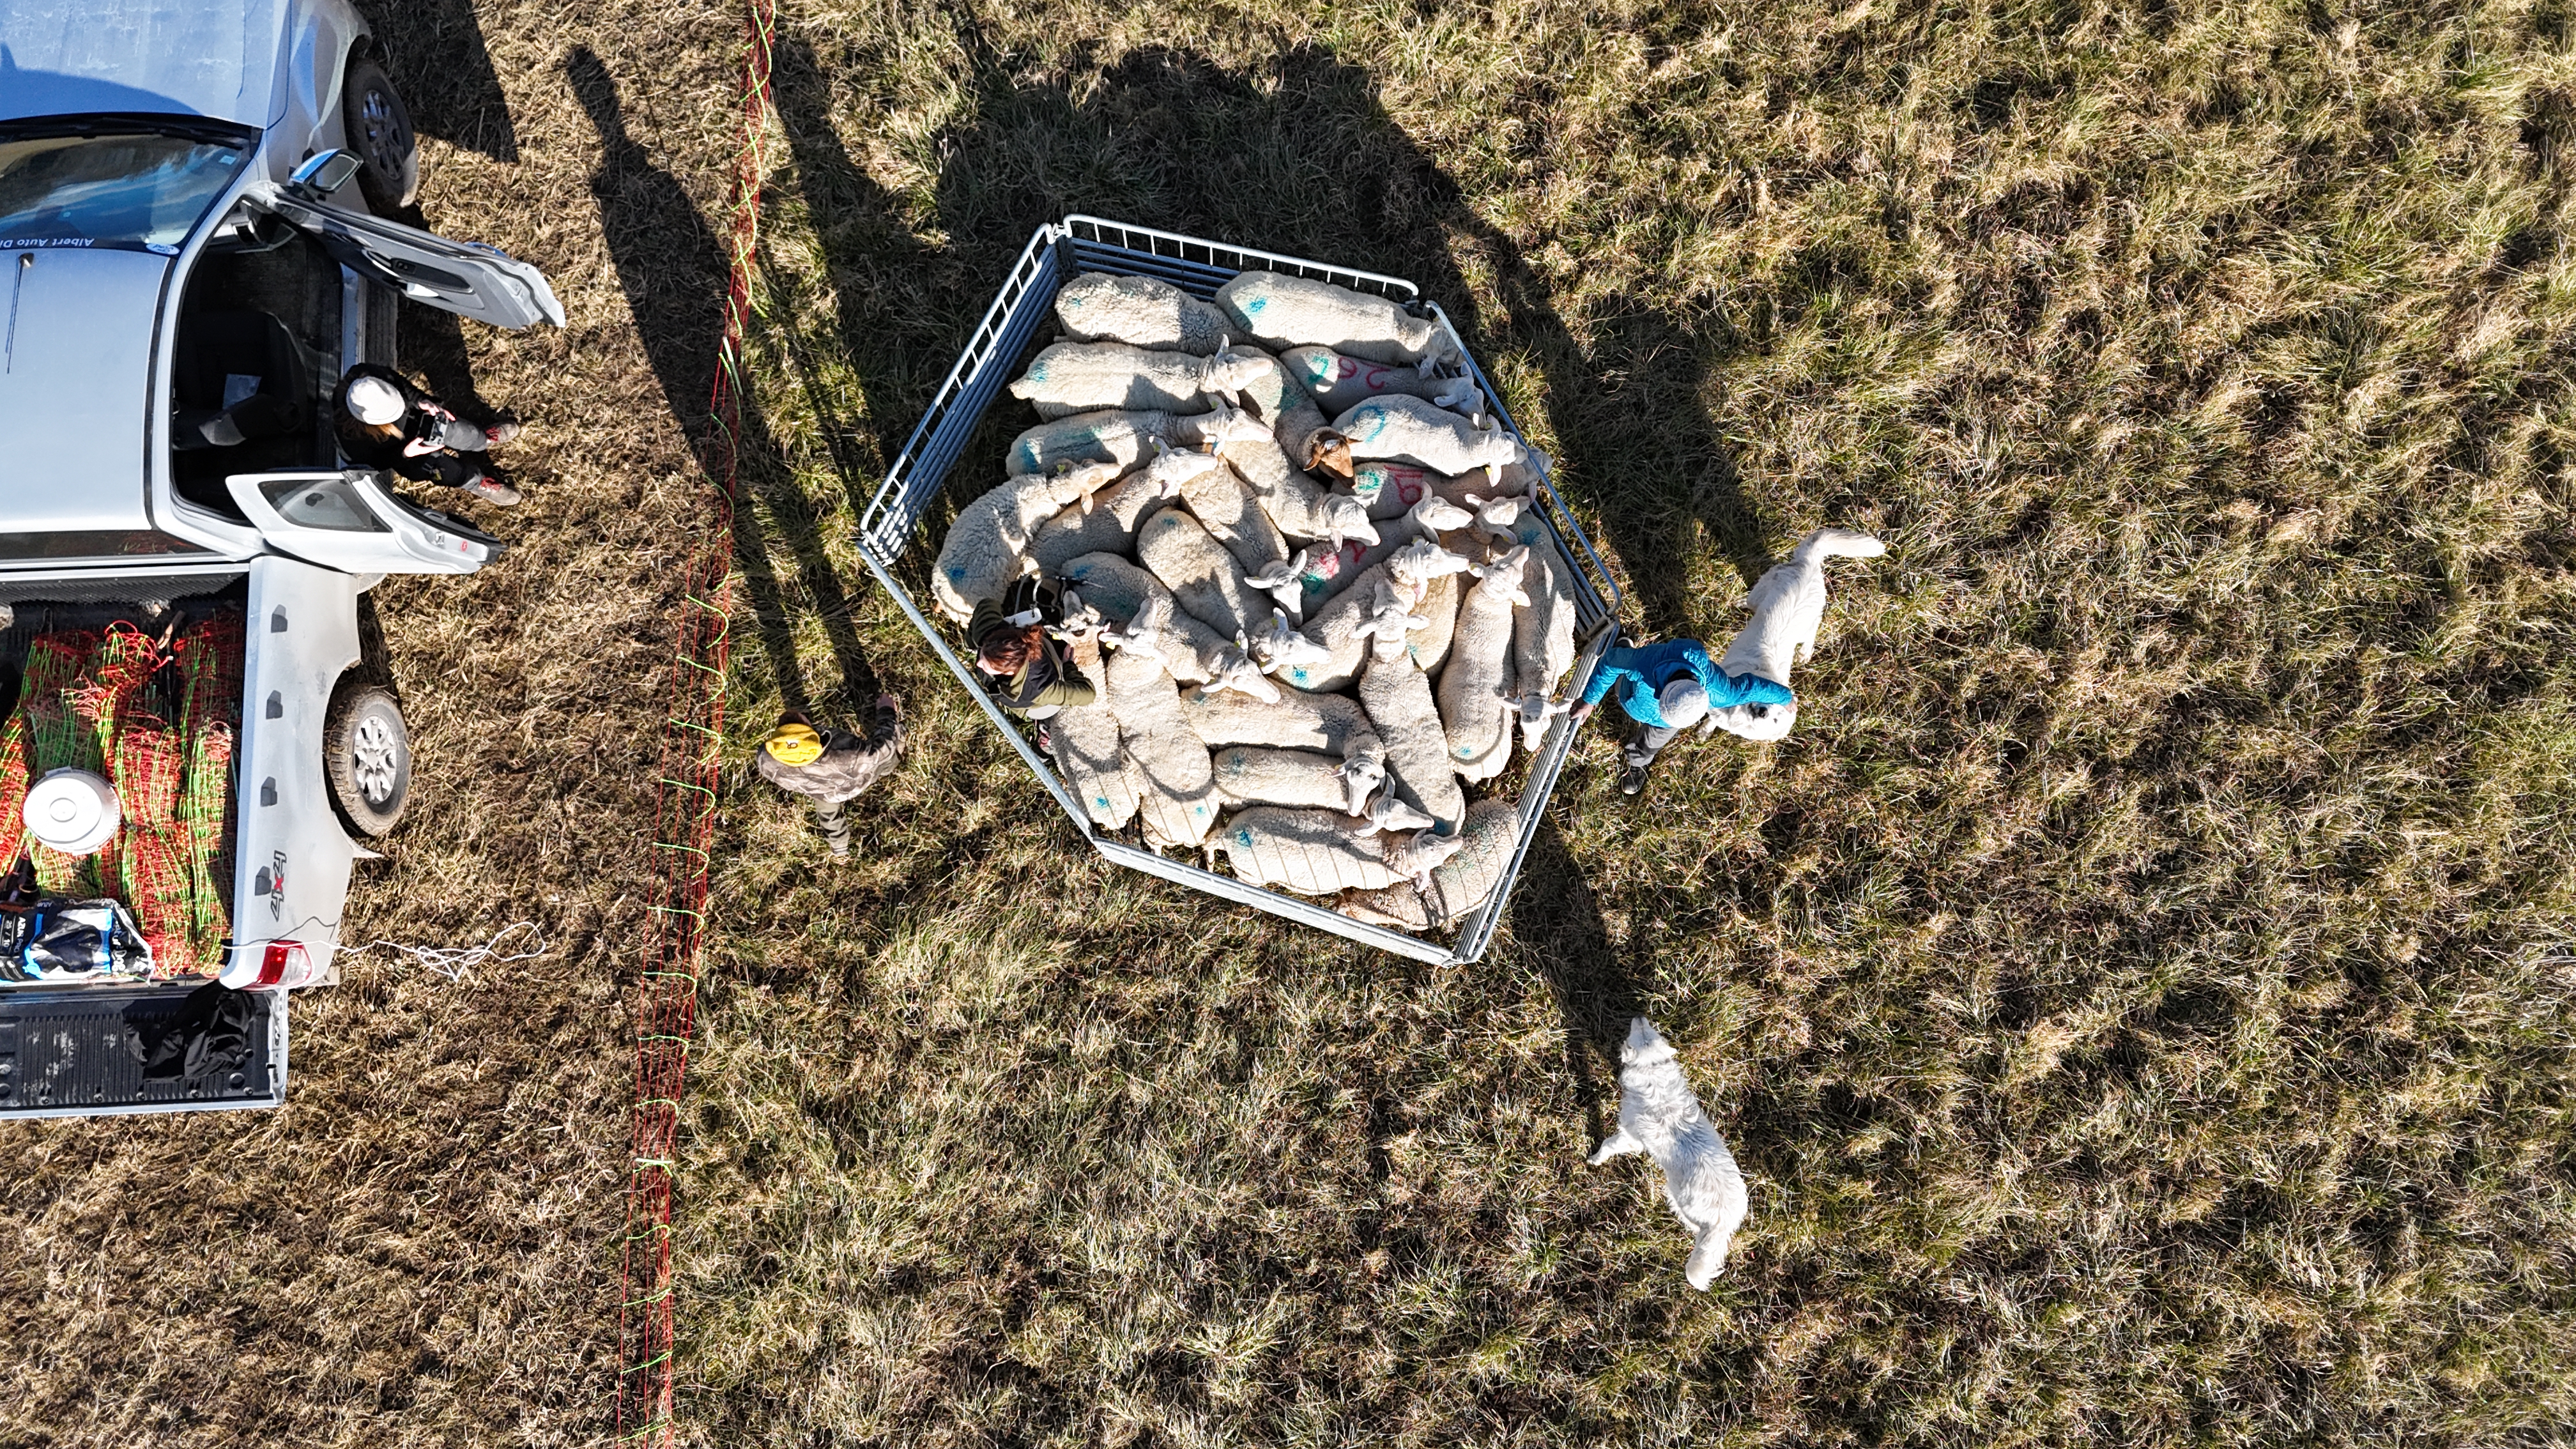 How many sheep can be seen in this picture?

26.